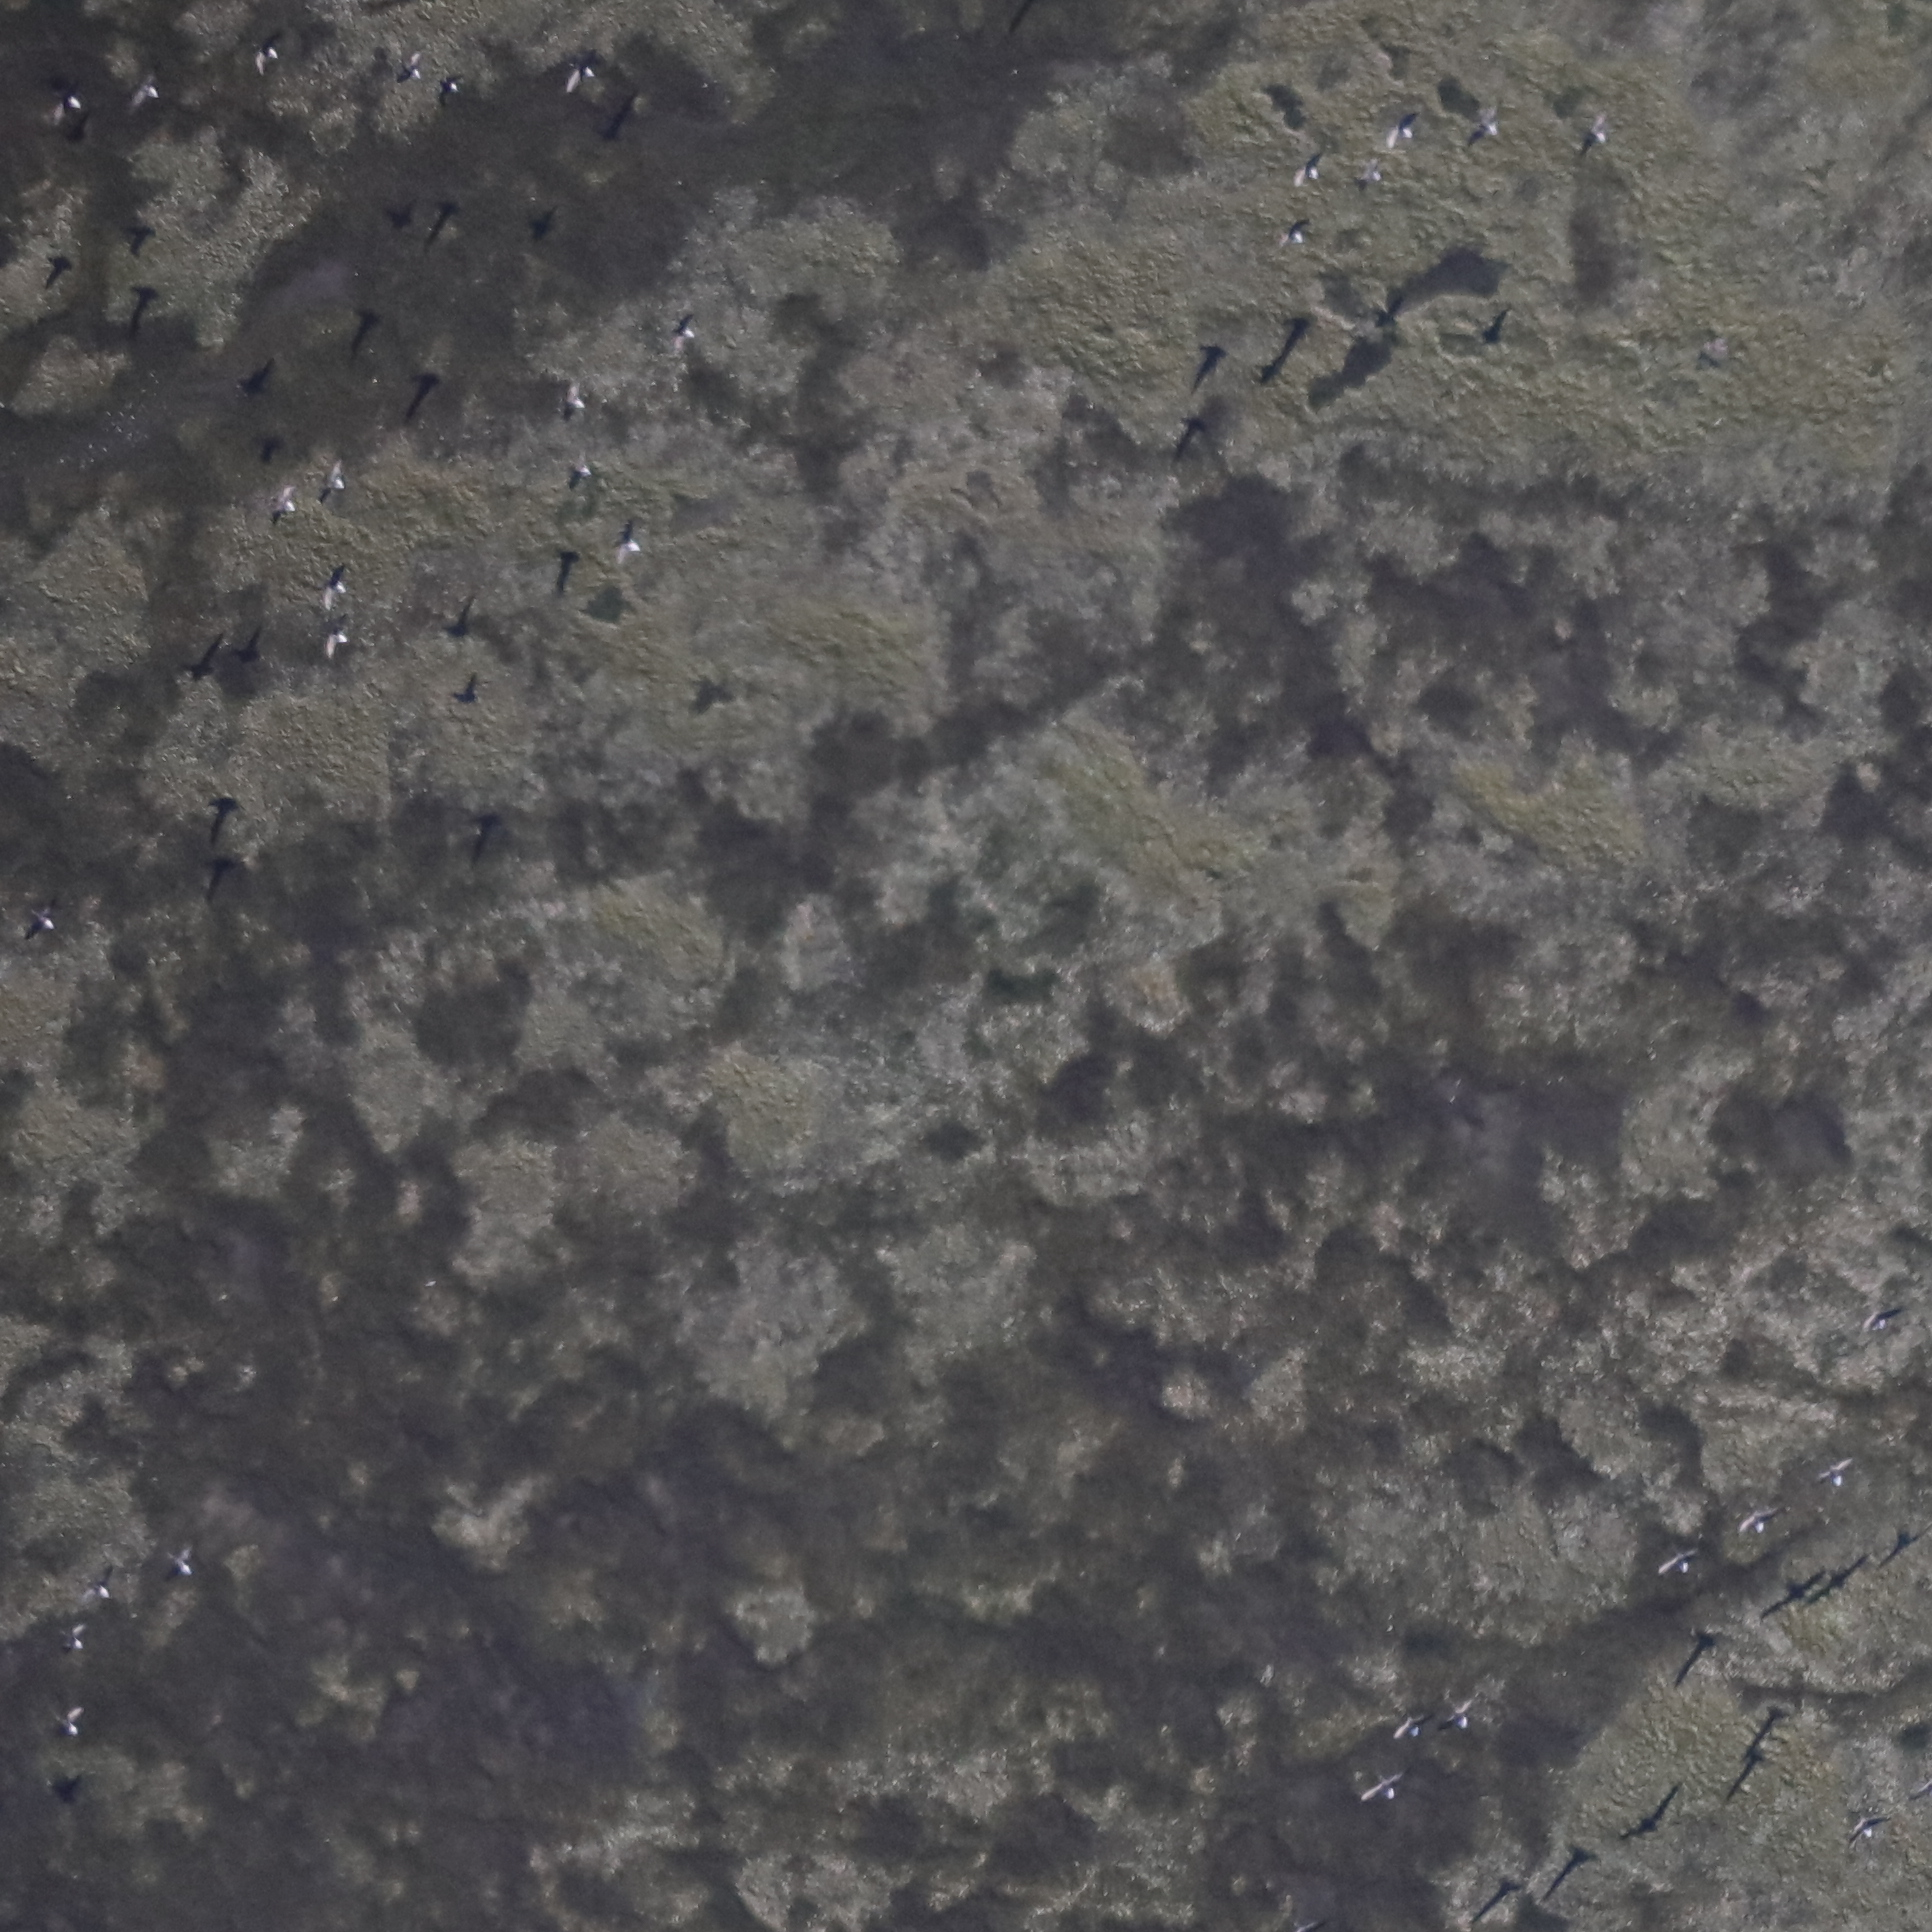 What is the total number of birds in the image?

33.